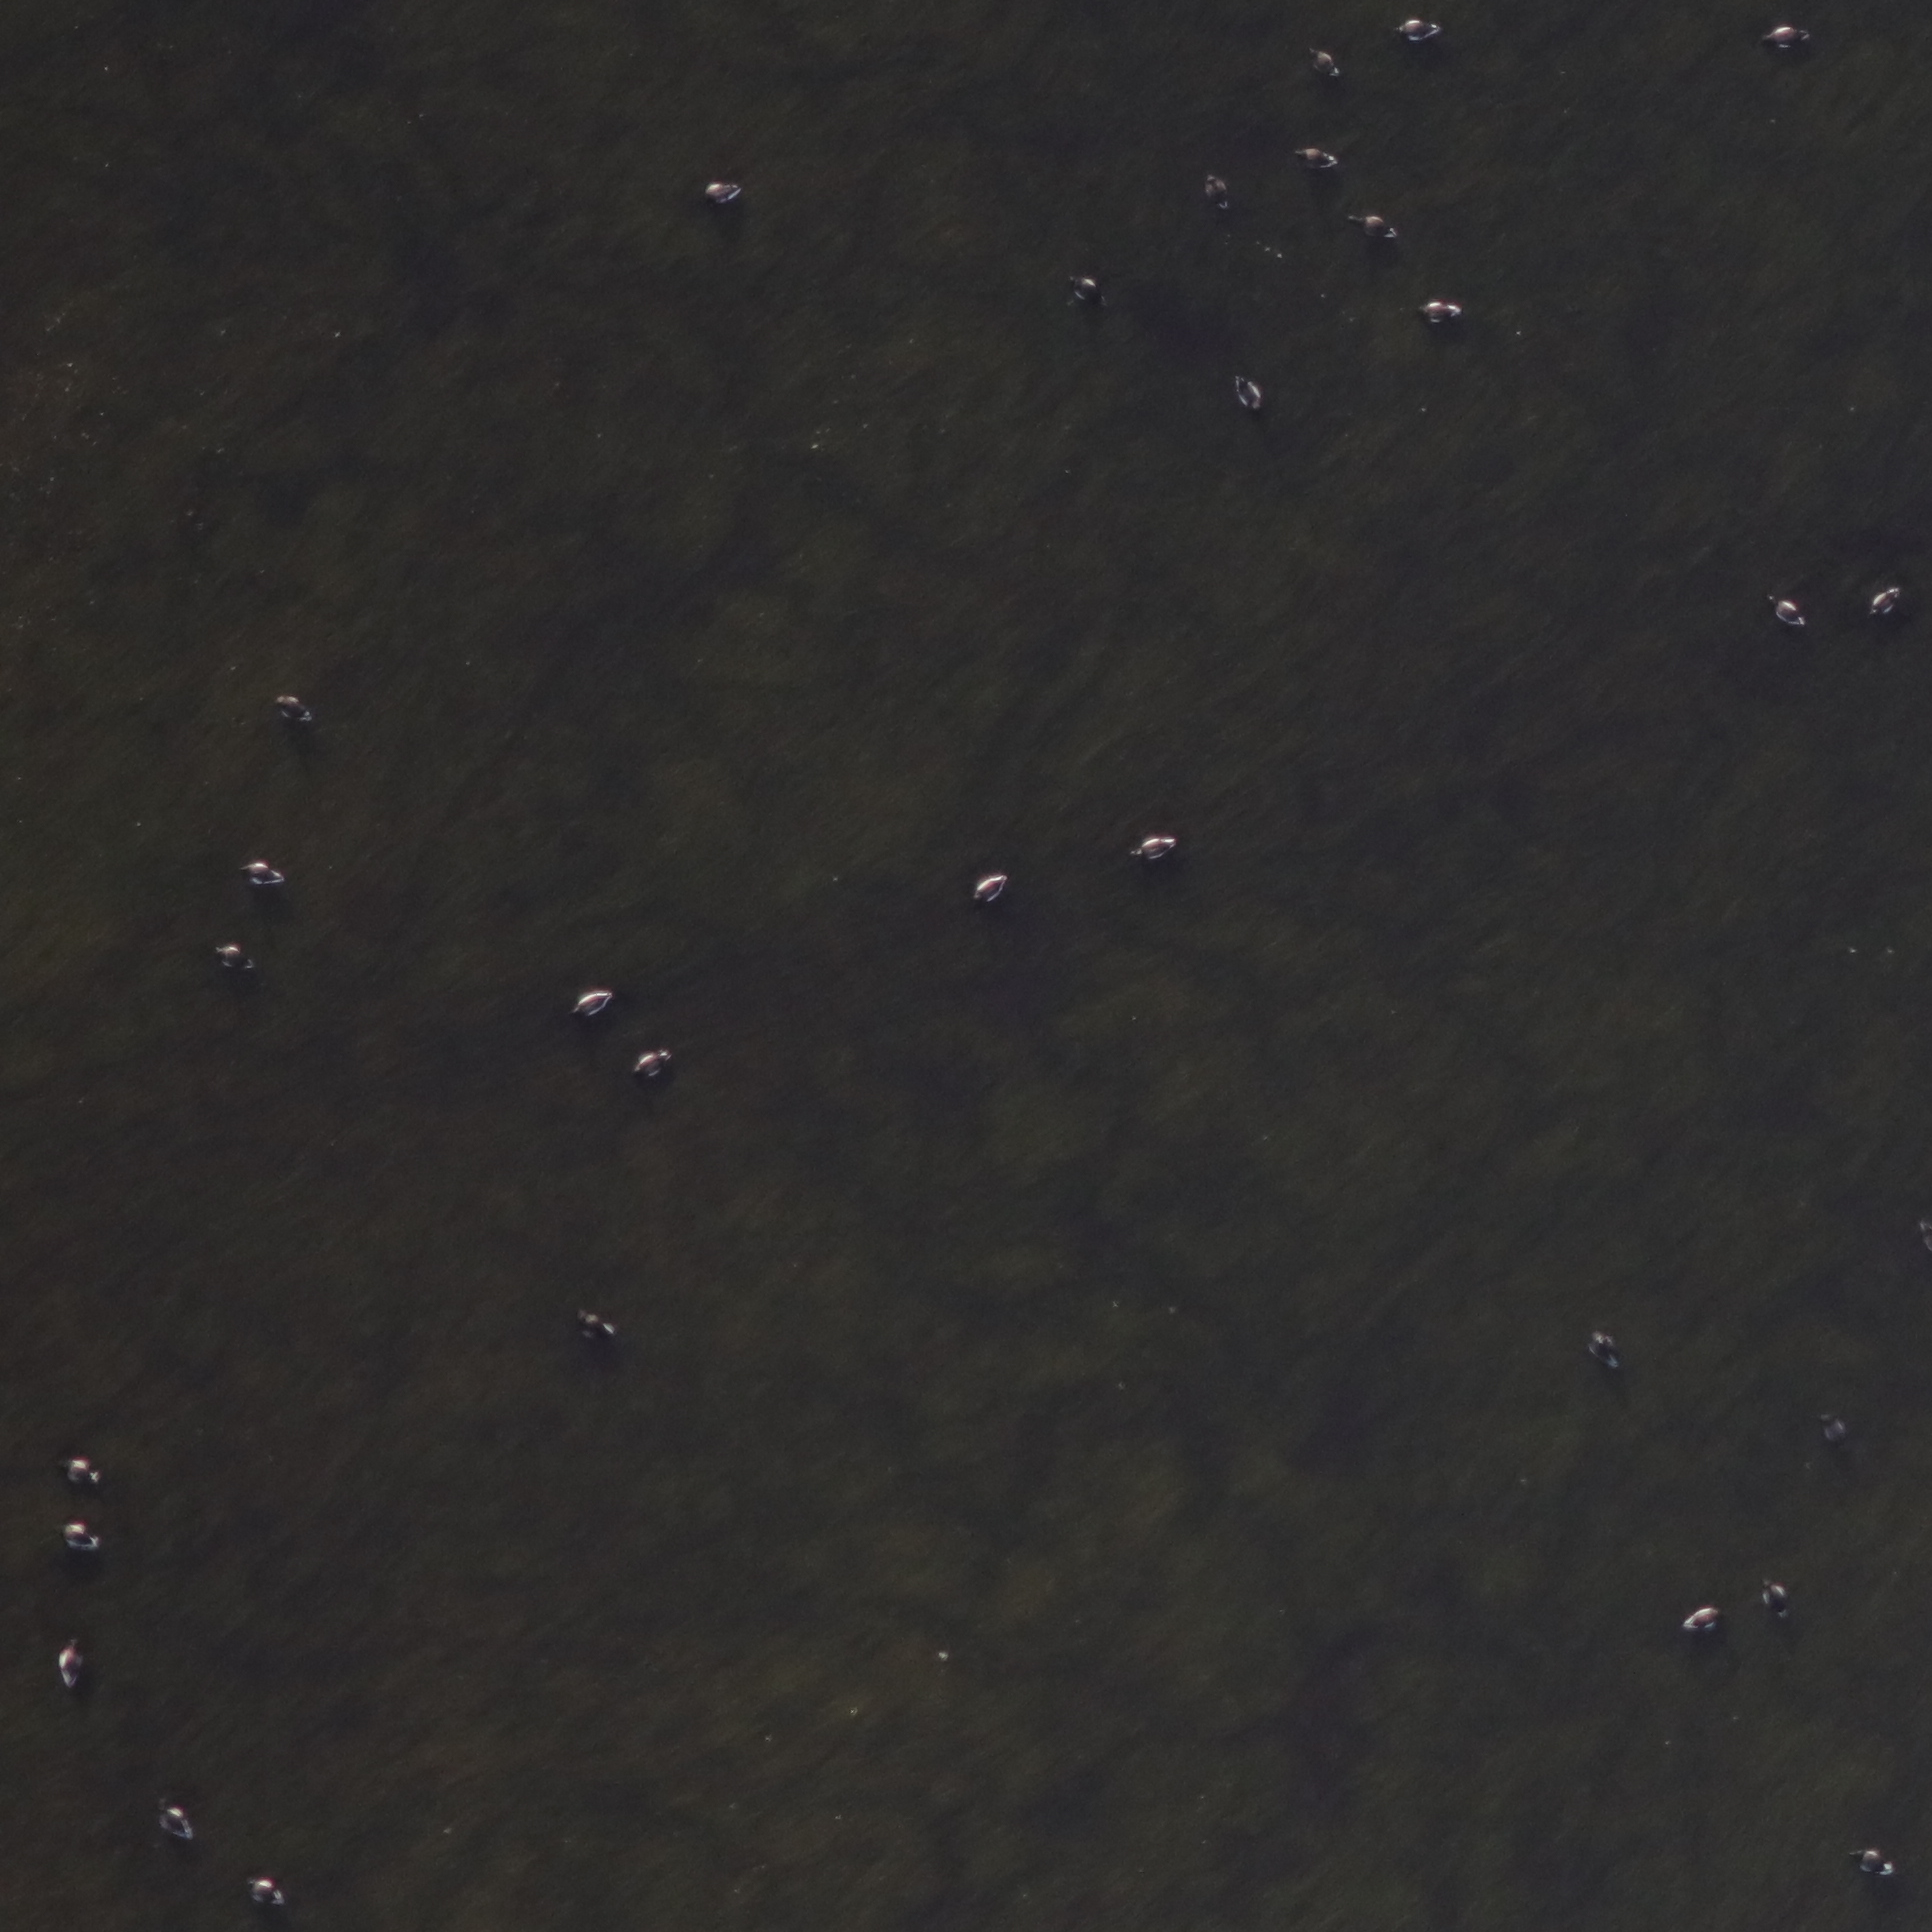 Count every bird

31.